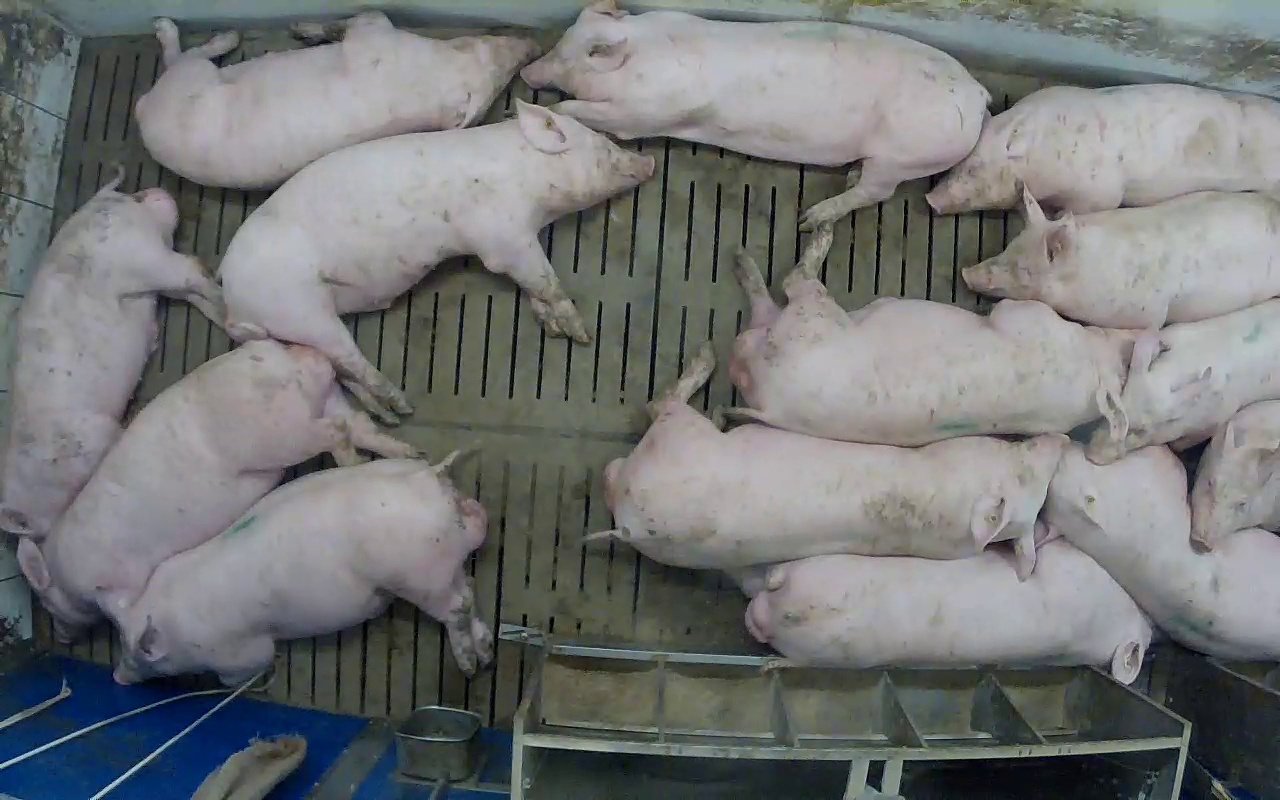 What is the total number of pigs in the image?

14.